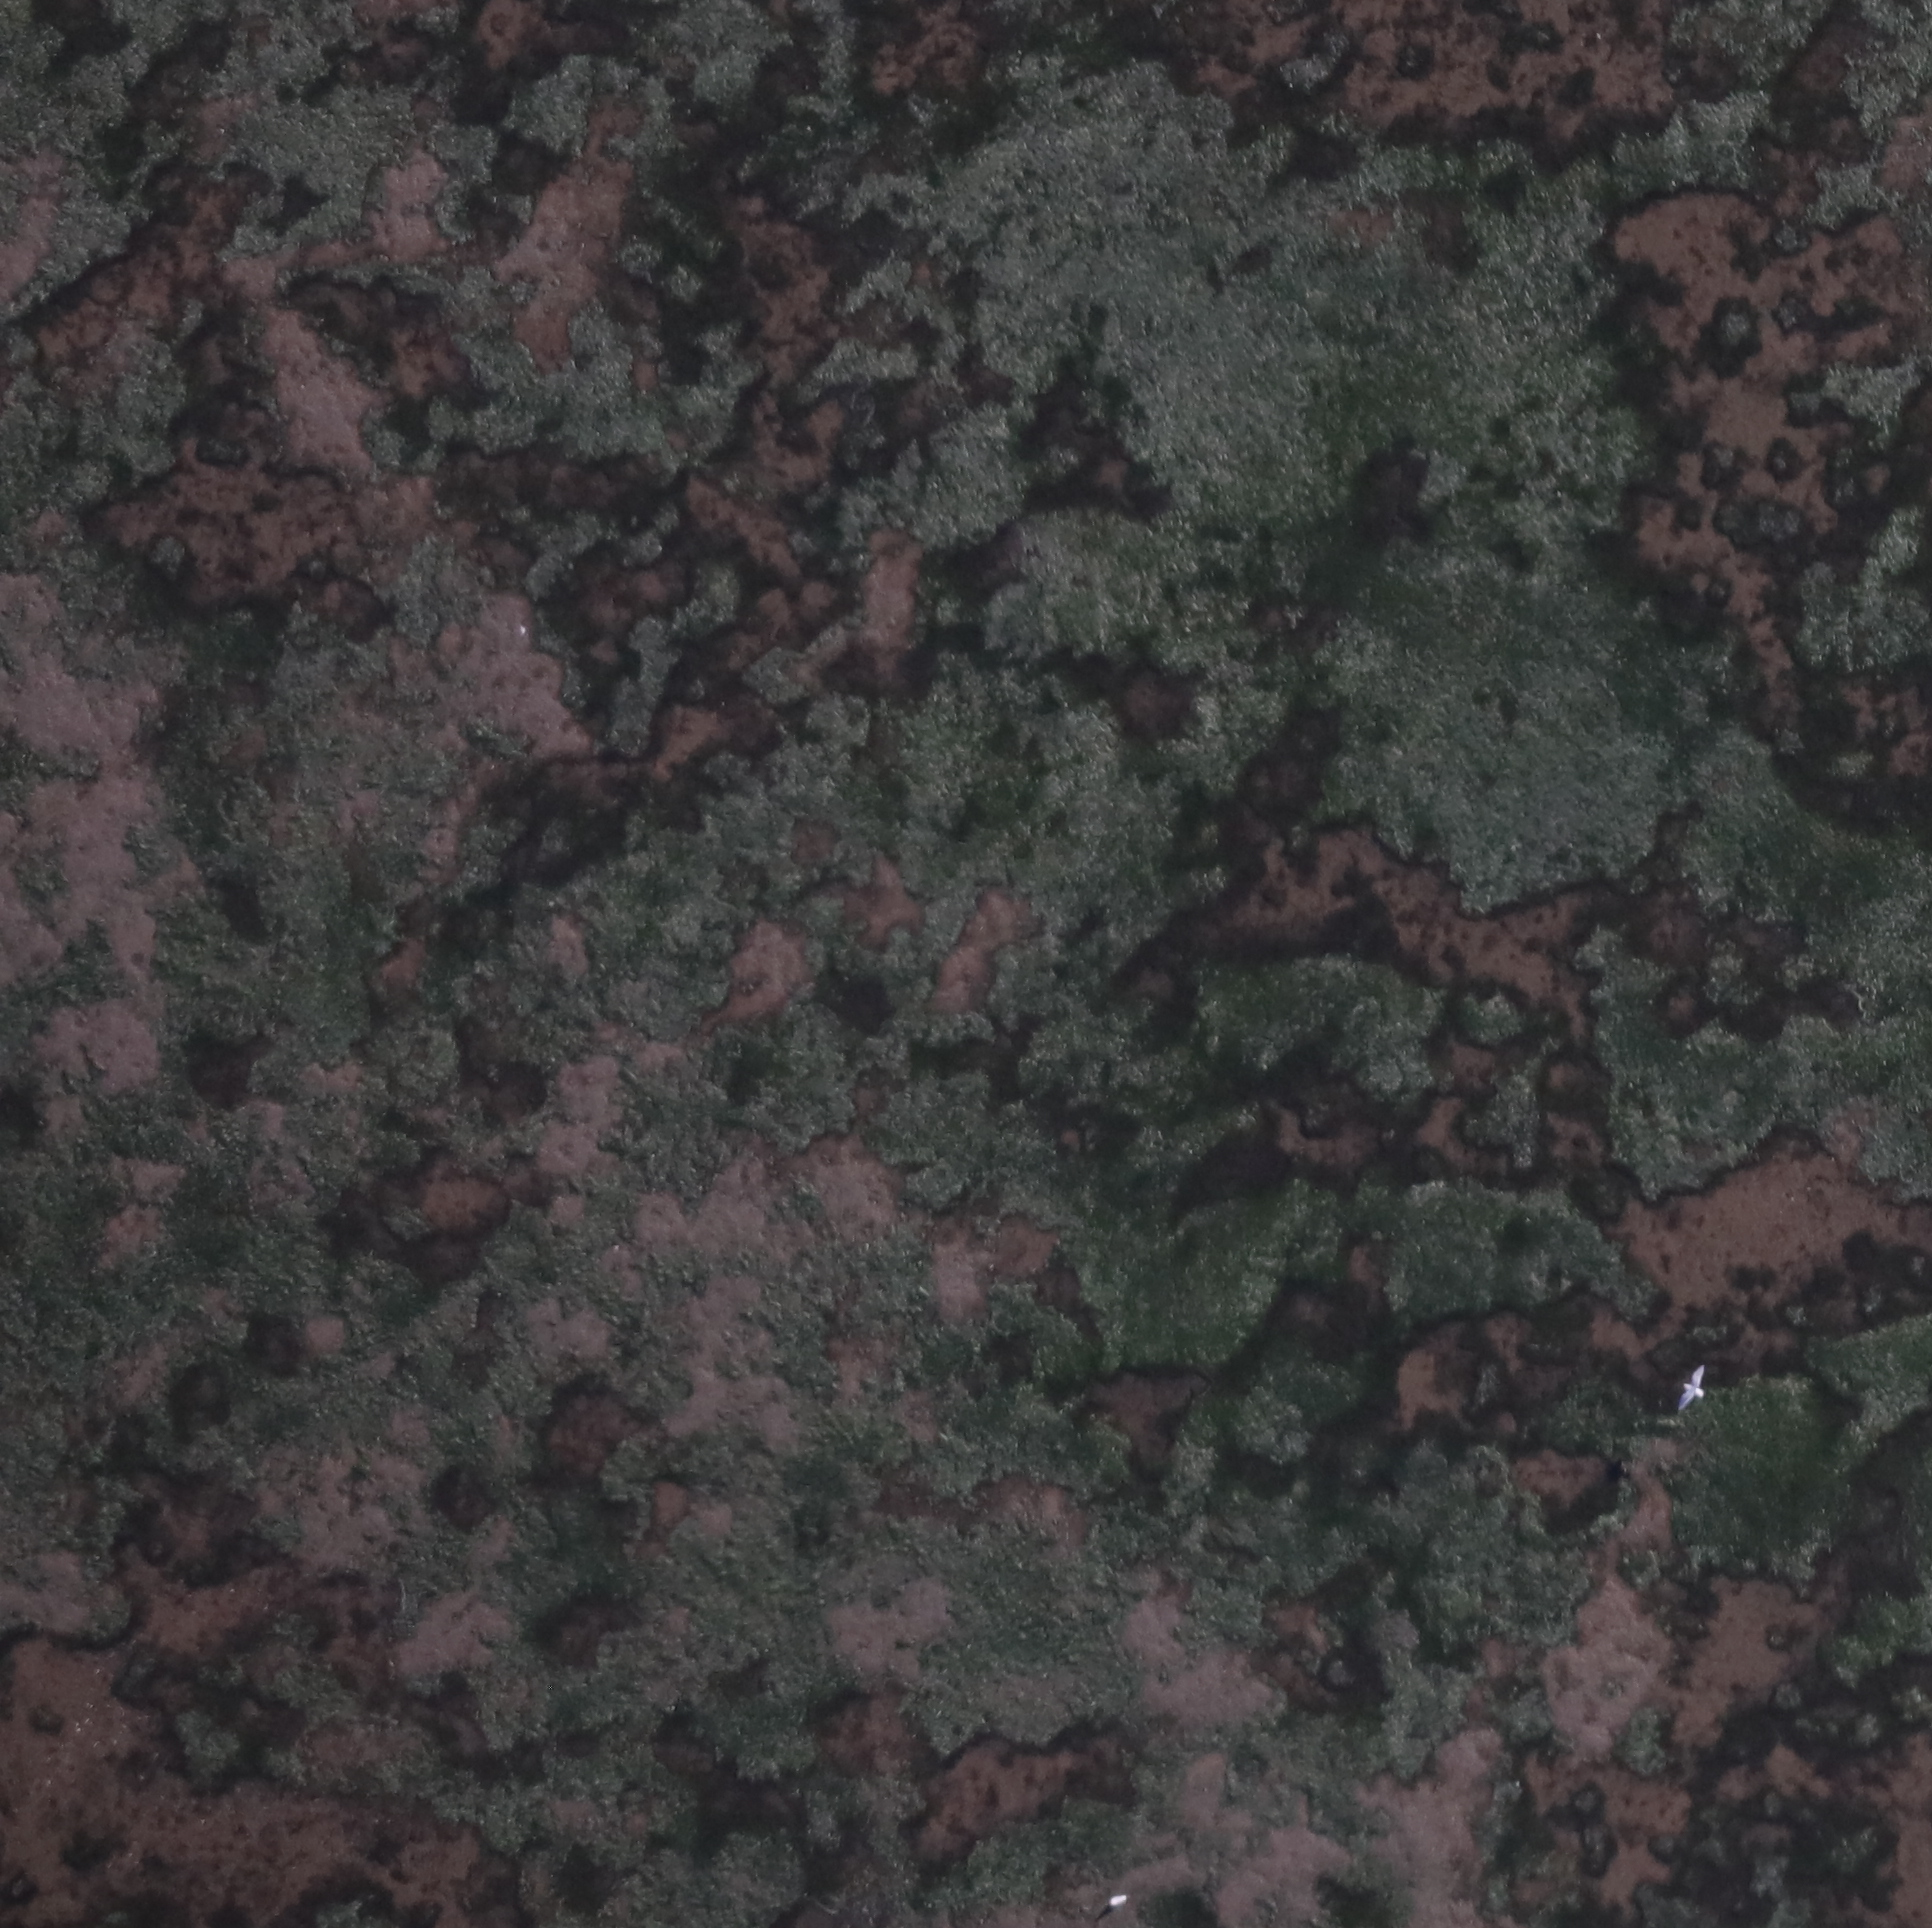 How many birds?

2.